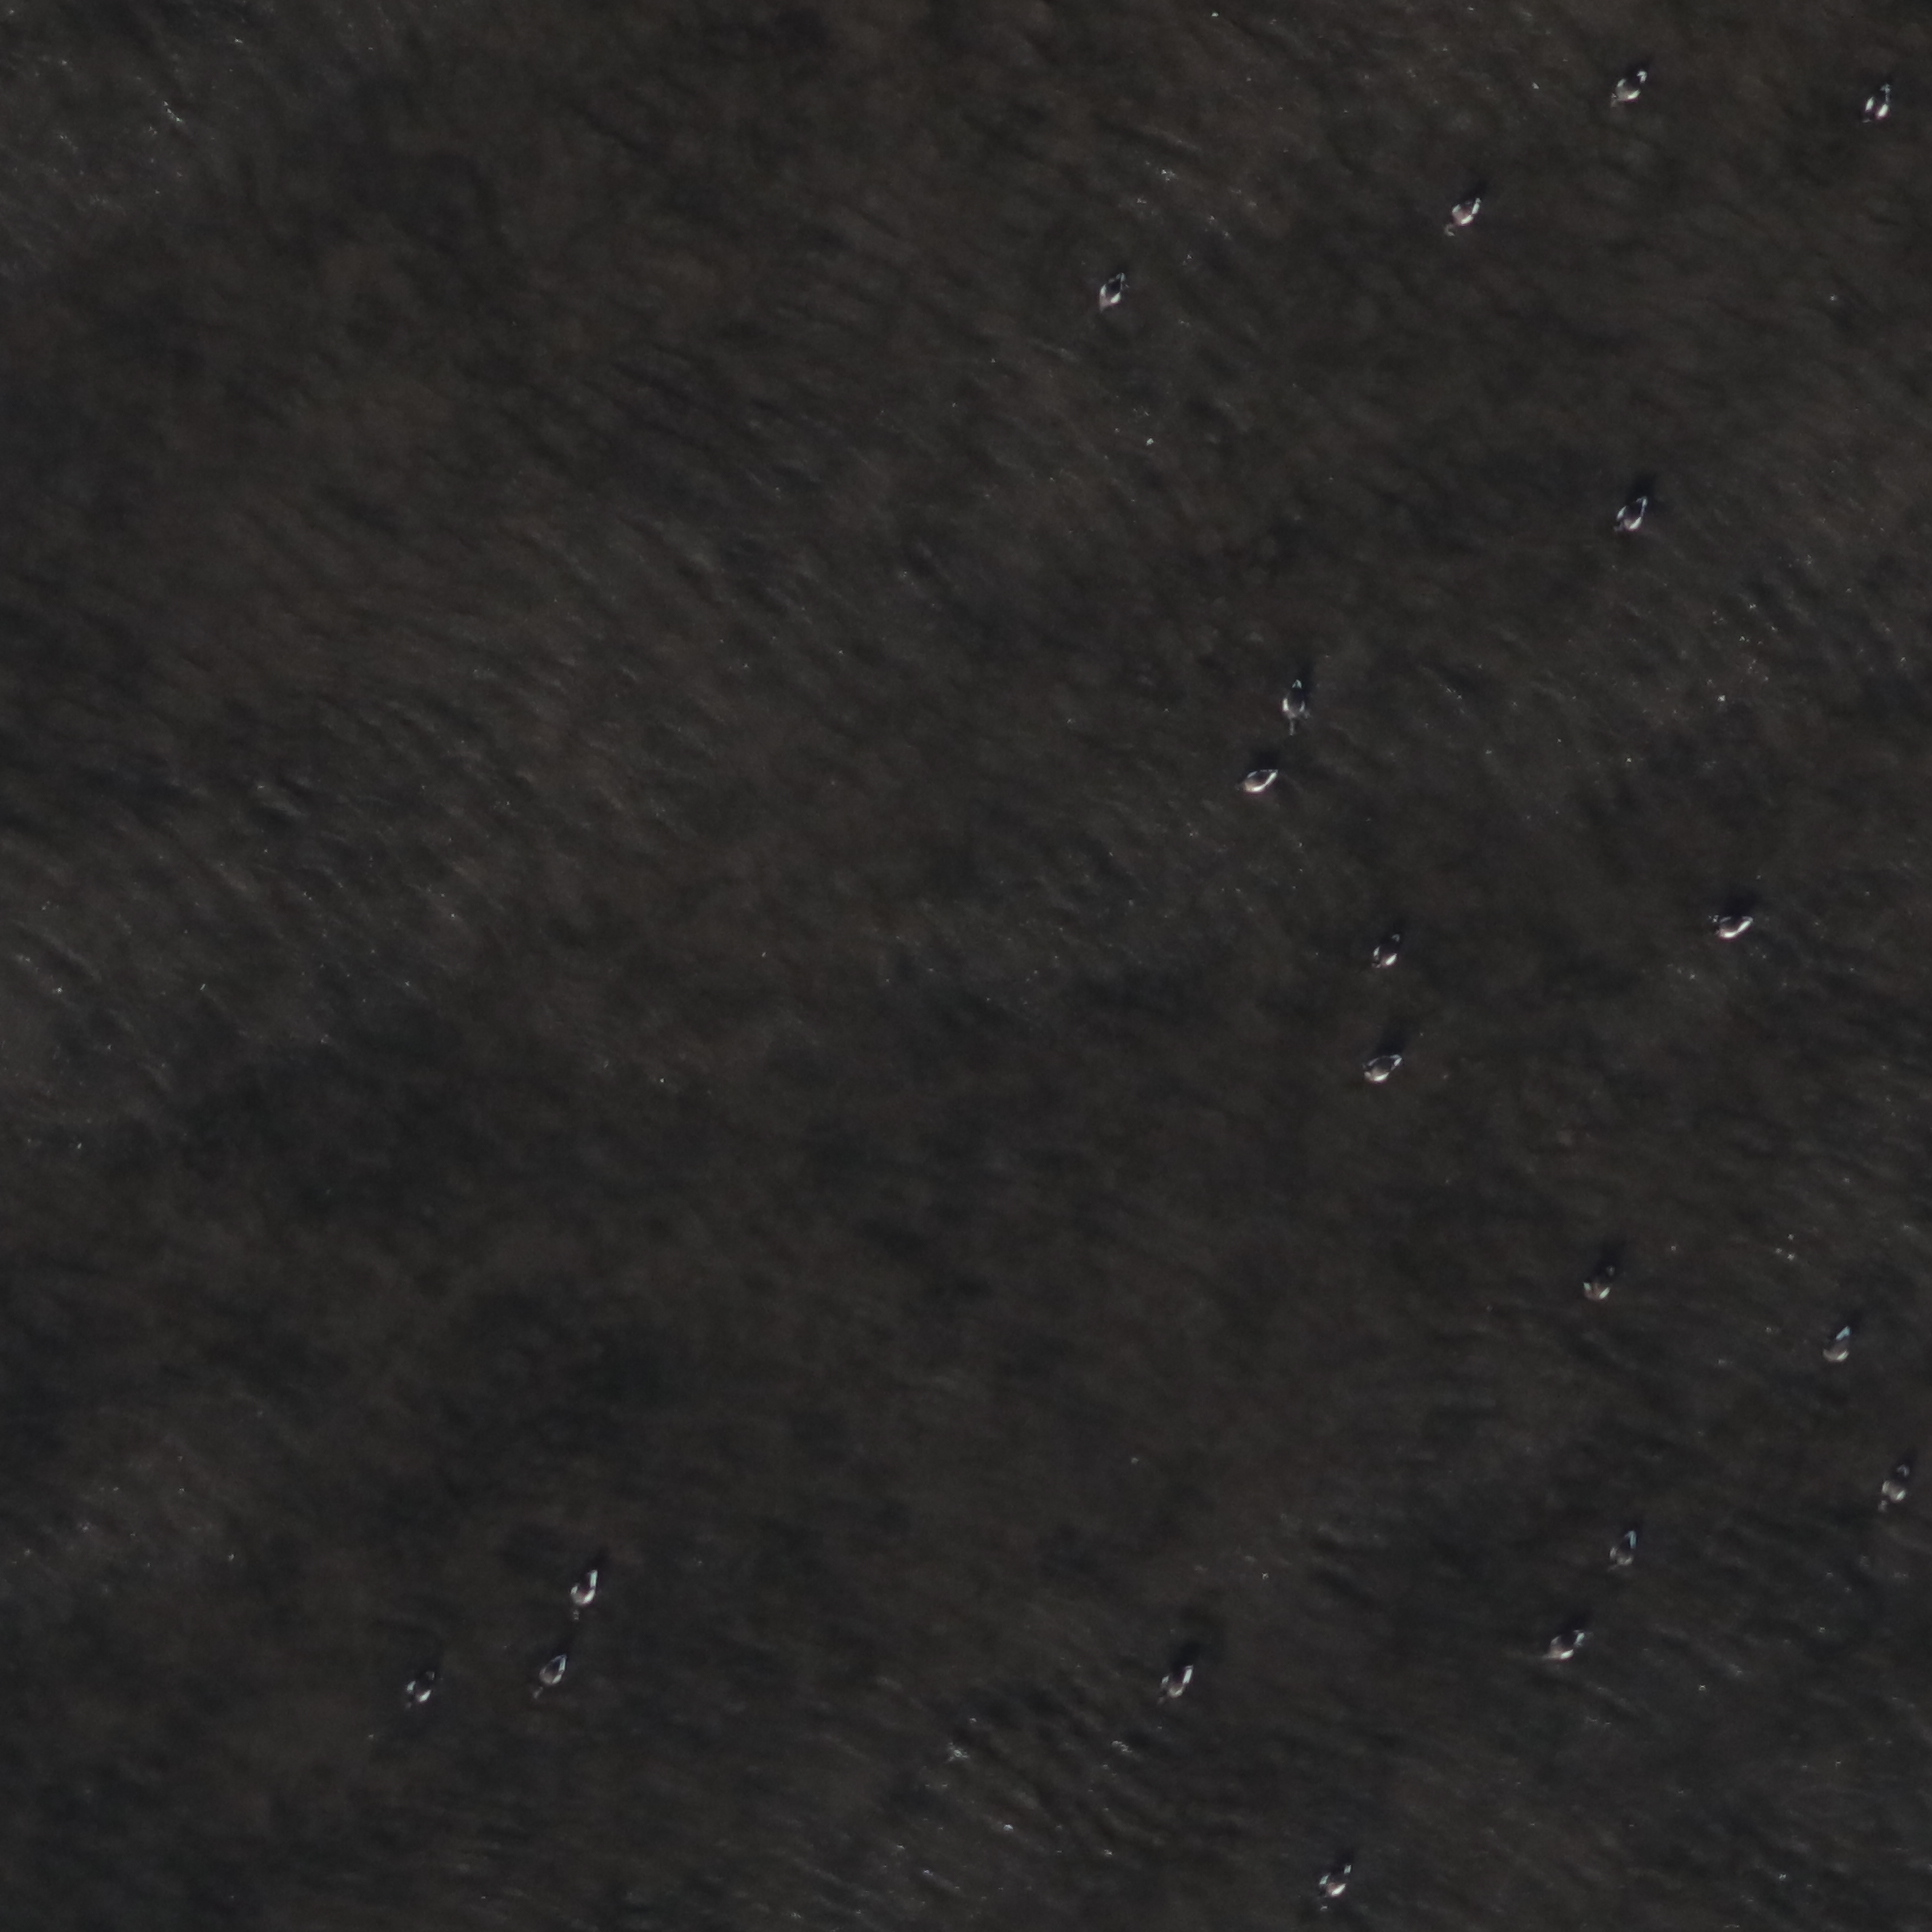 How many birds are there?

20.